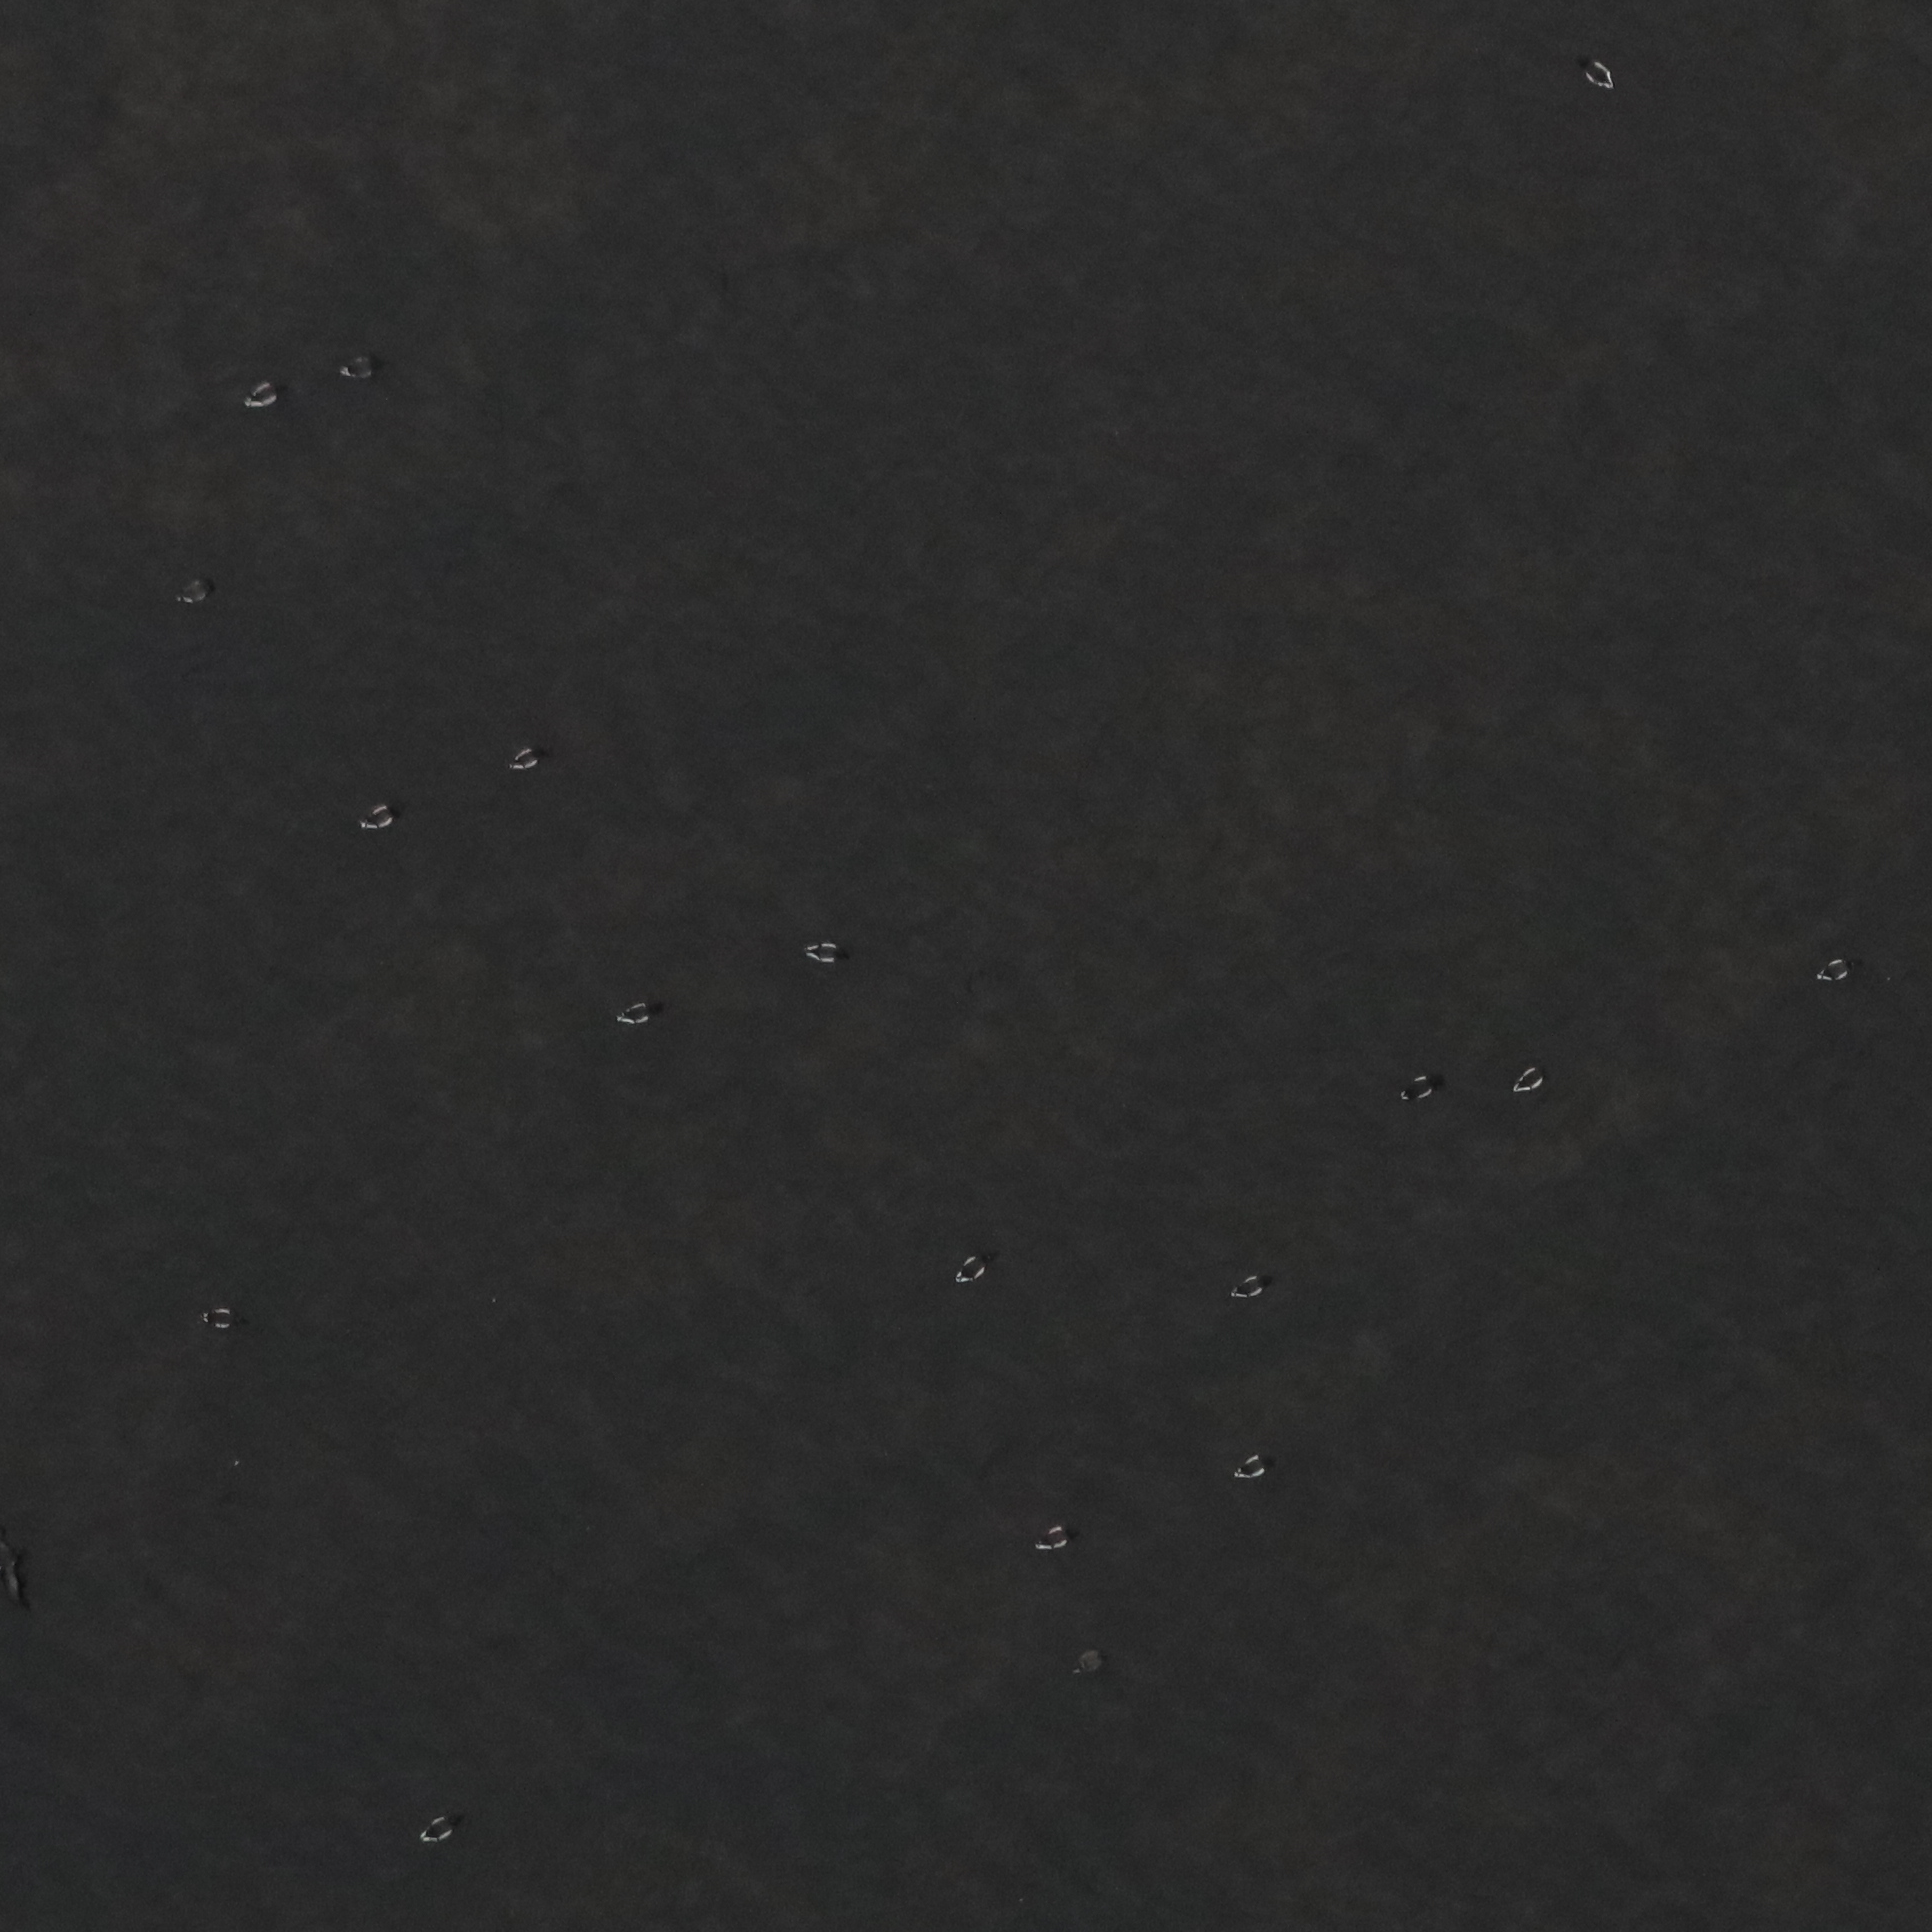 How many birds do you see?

19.